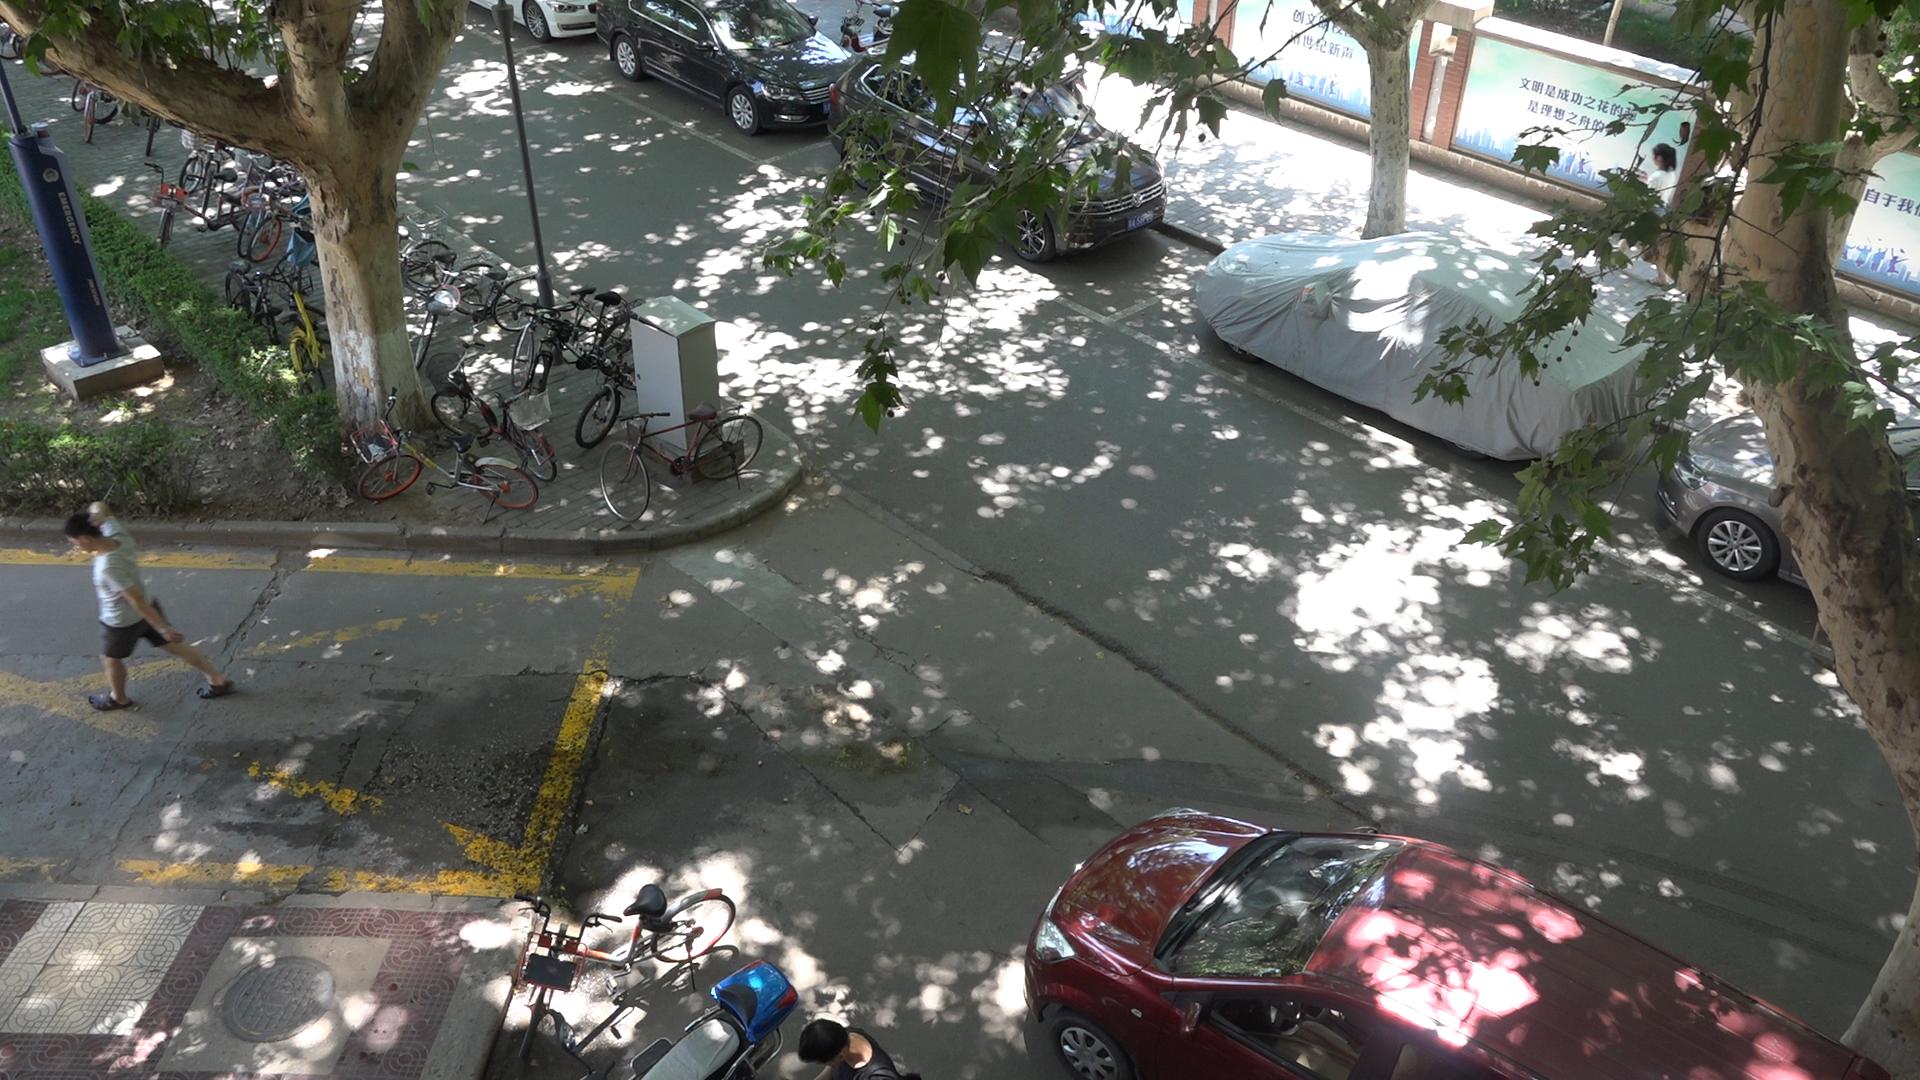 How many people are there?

2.